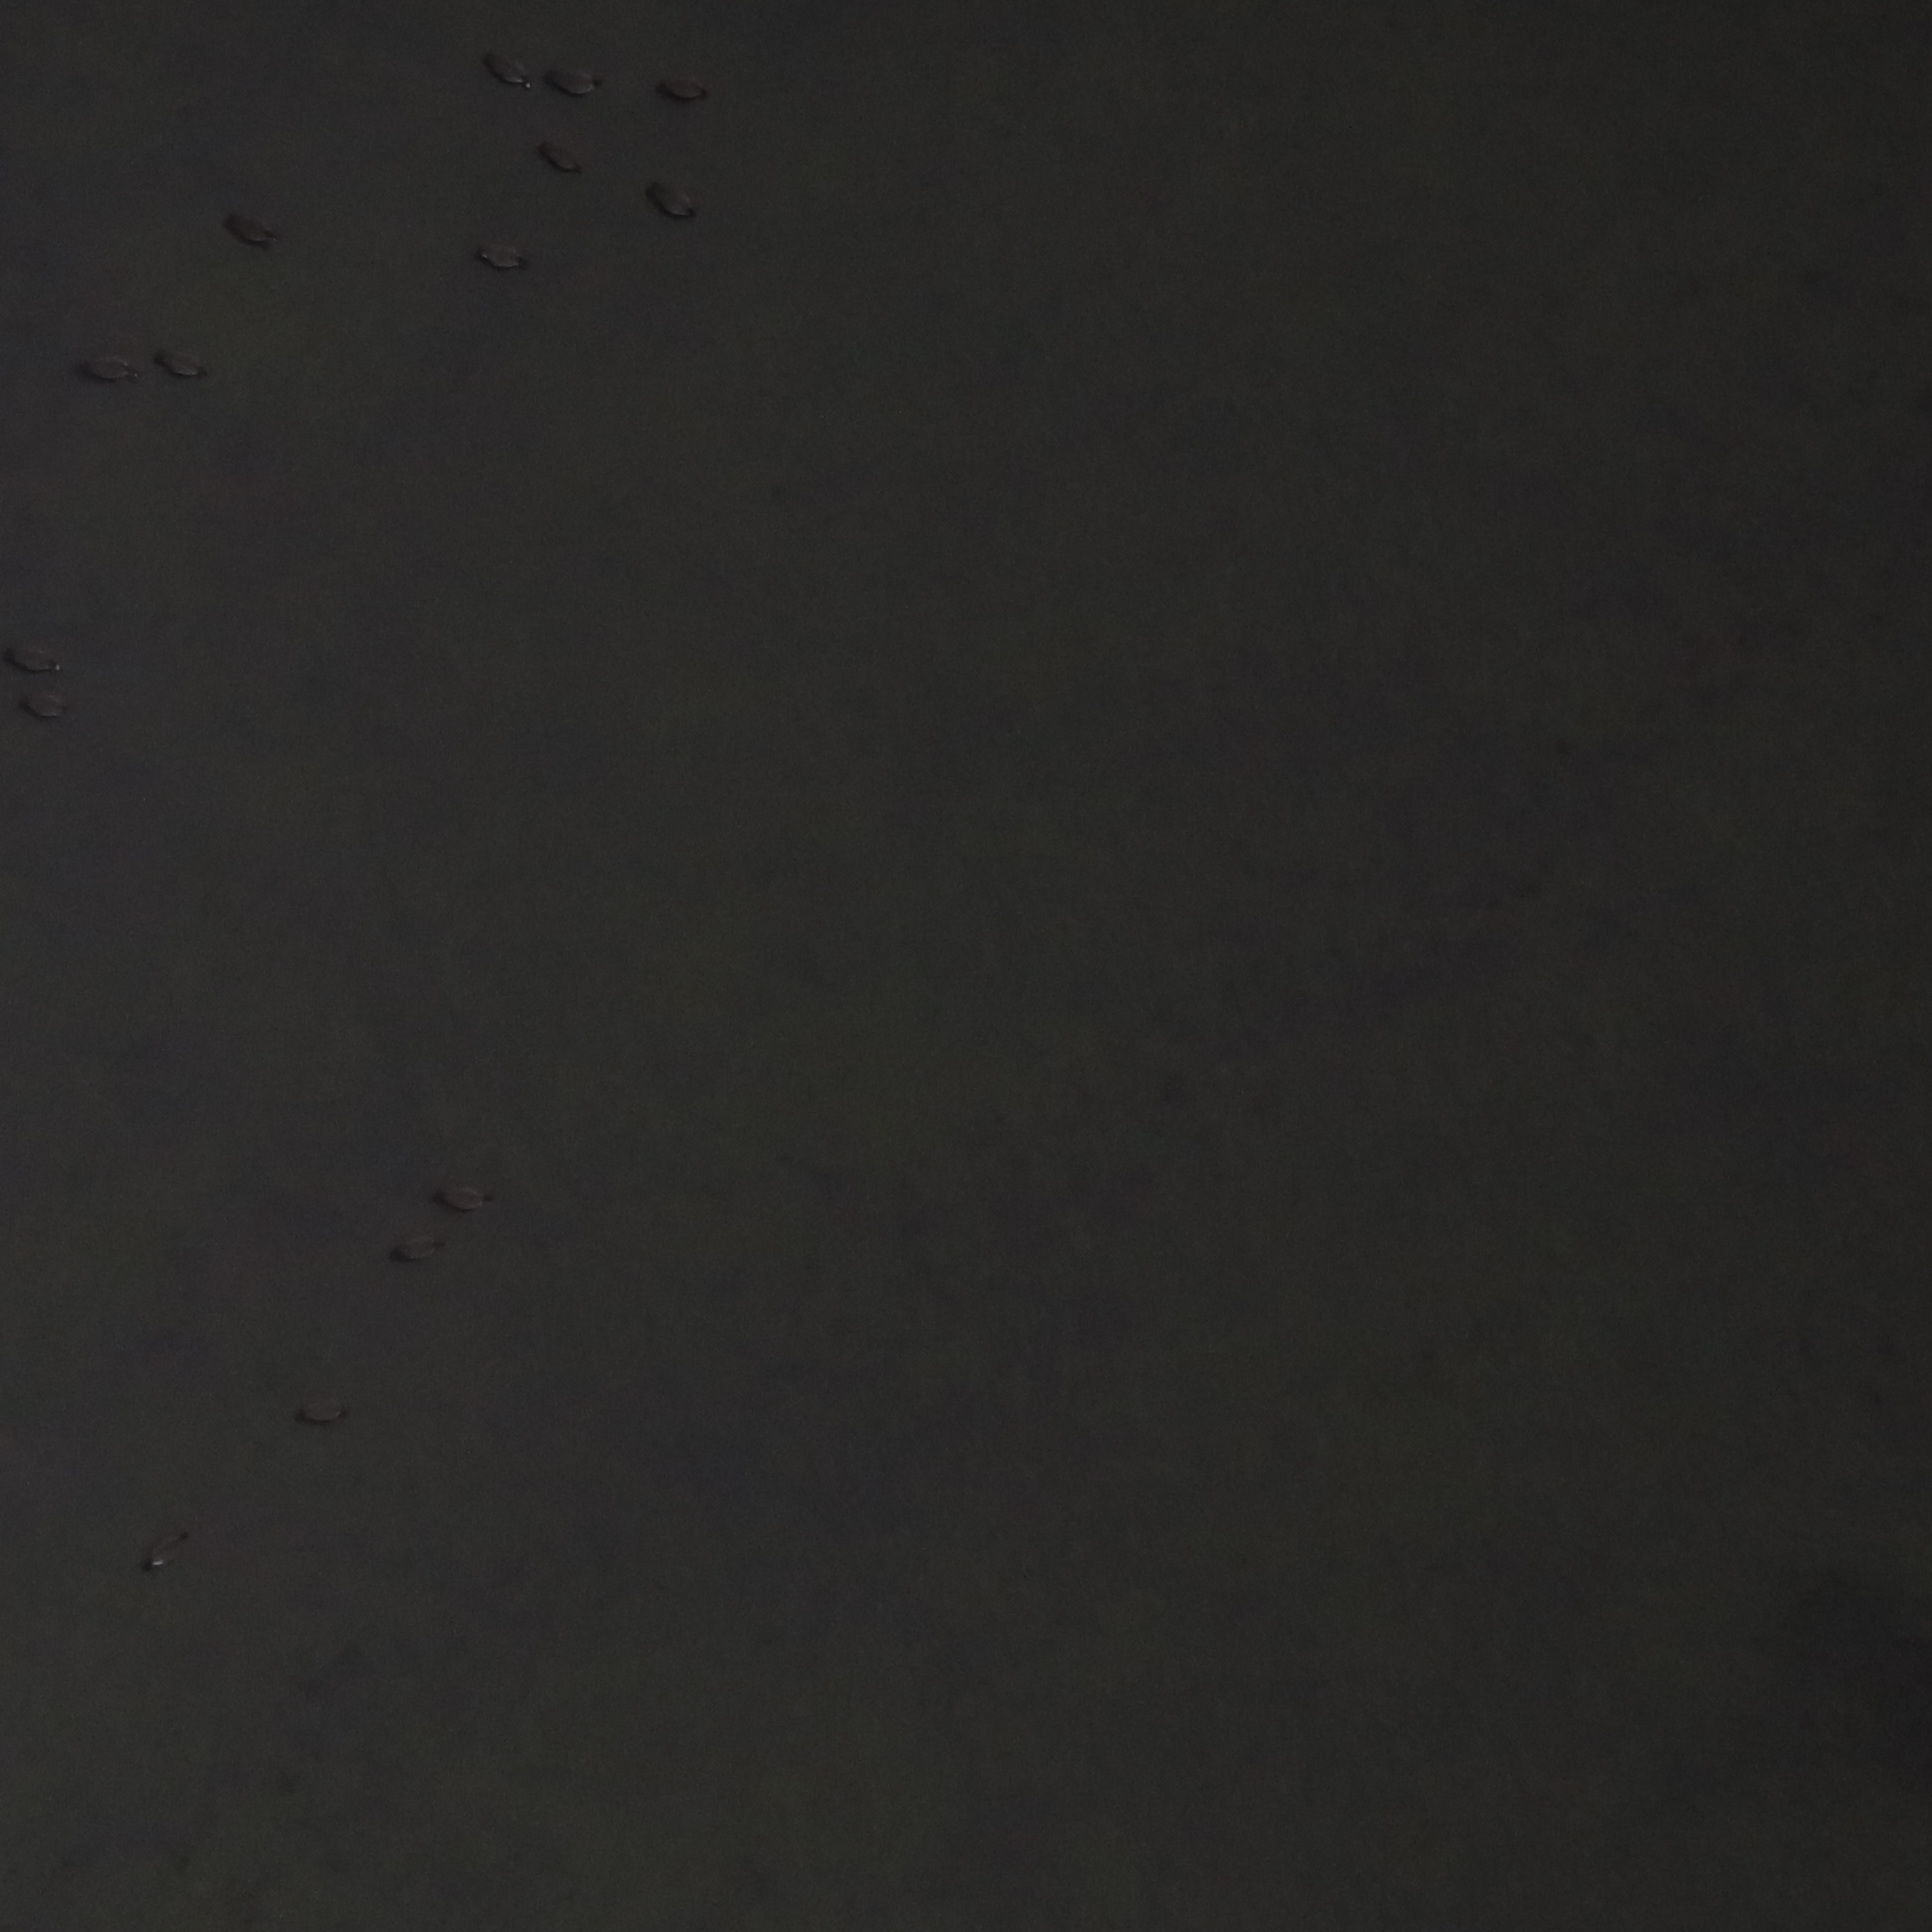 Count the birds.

15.